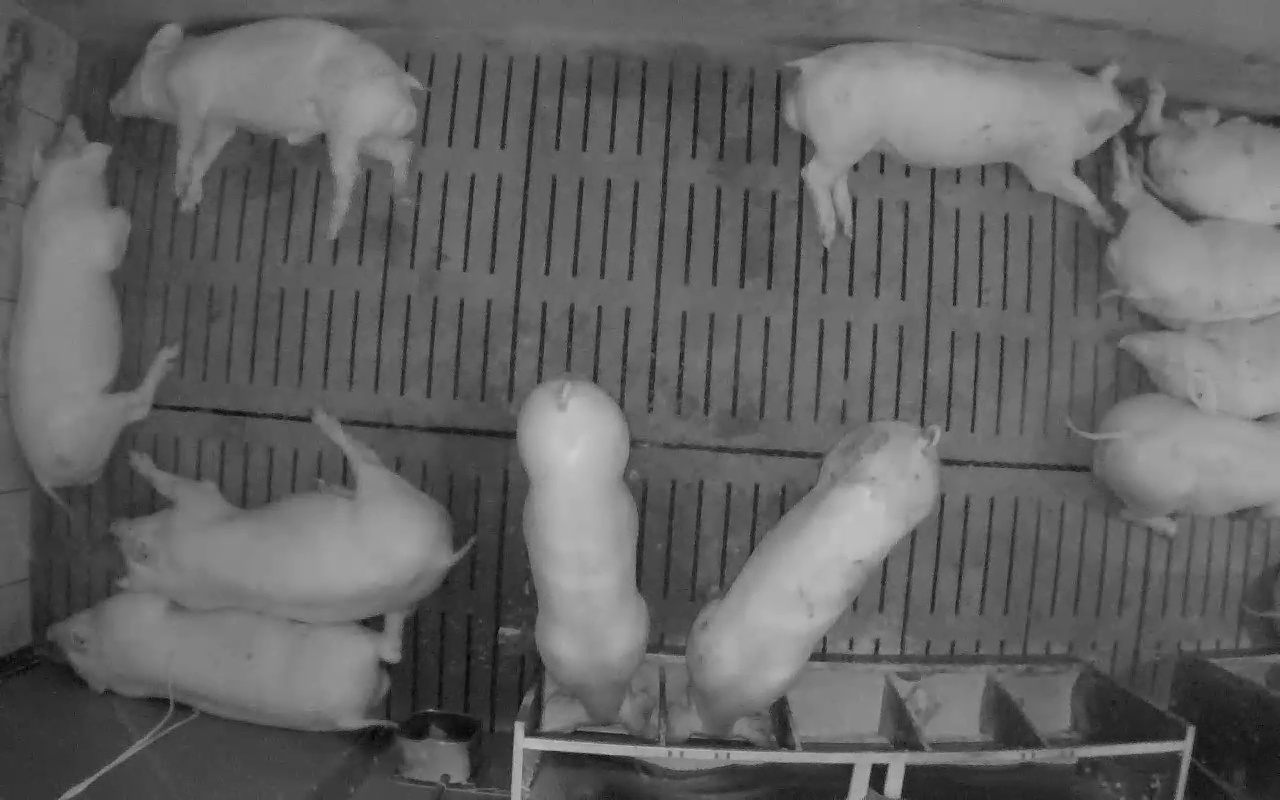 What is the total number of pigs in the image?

11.